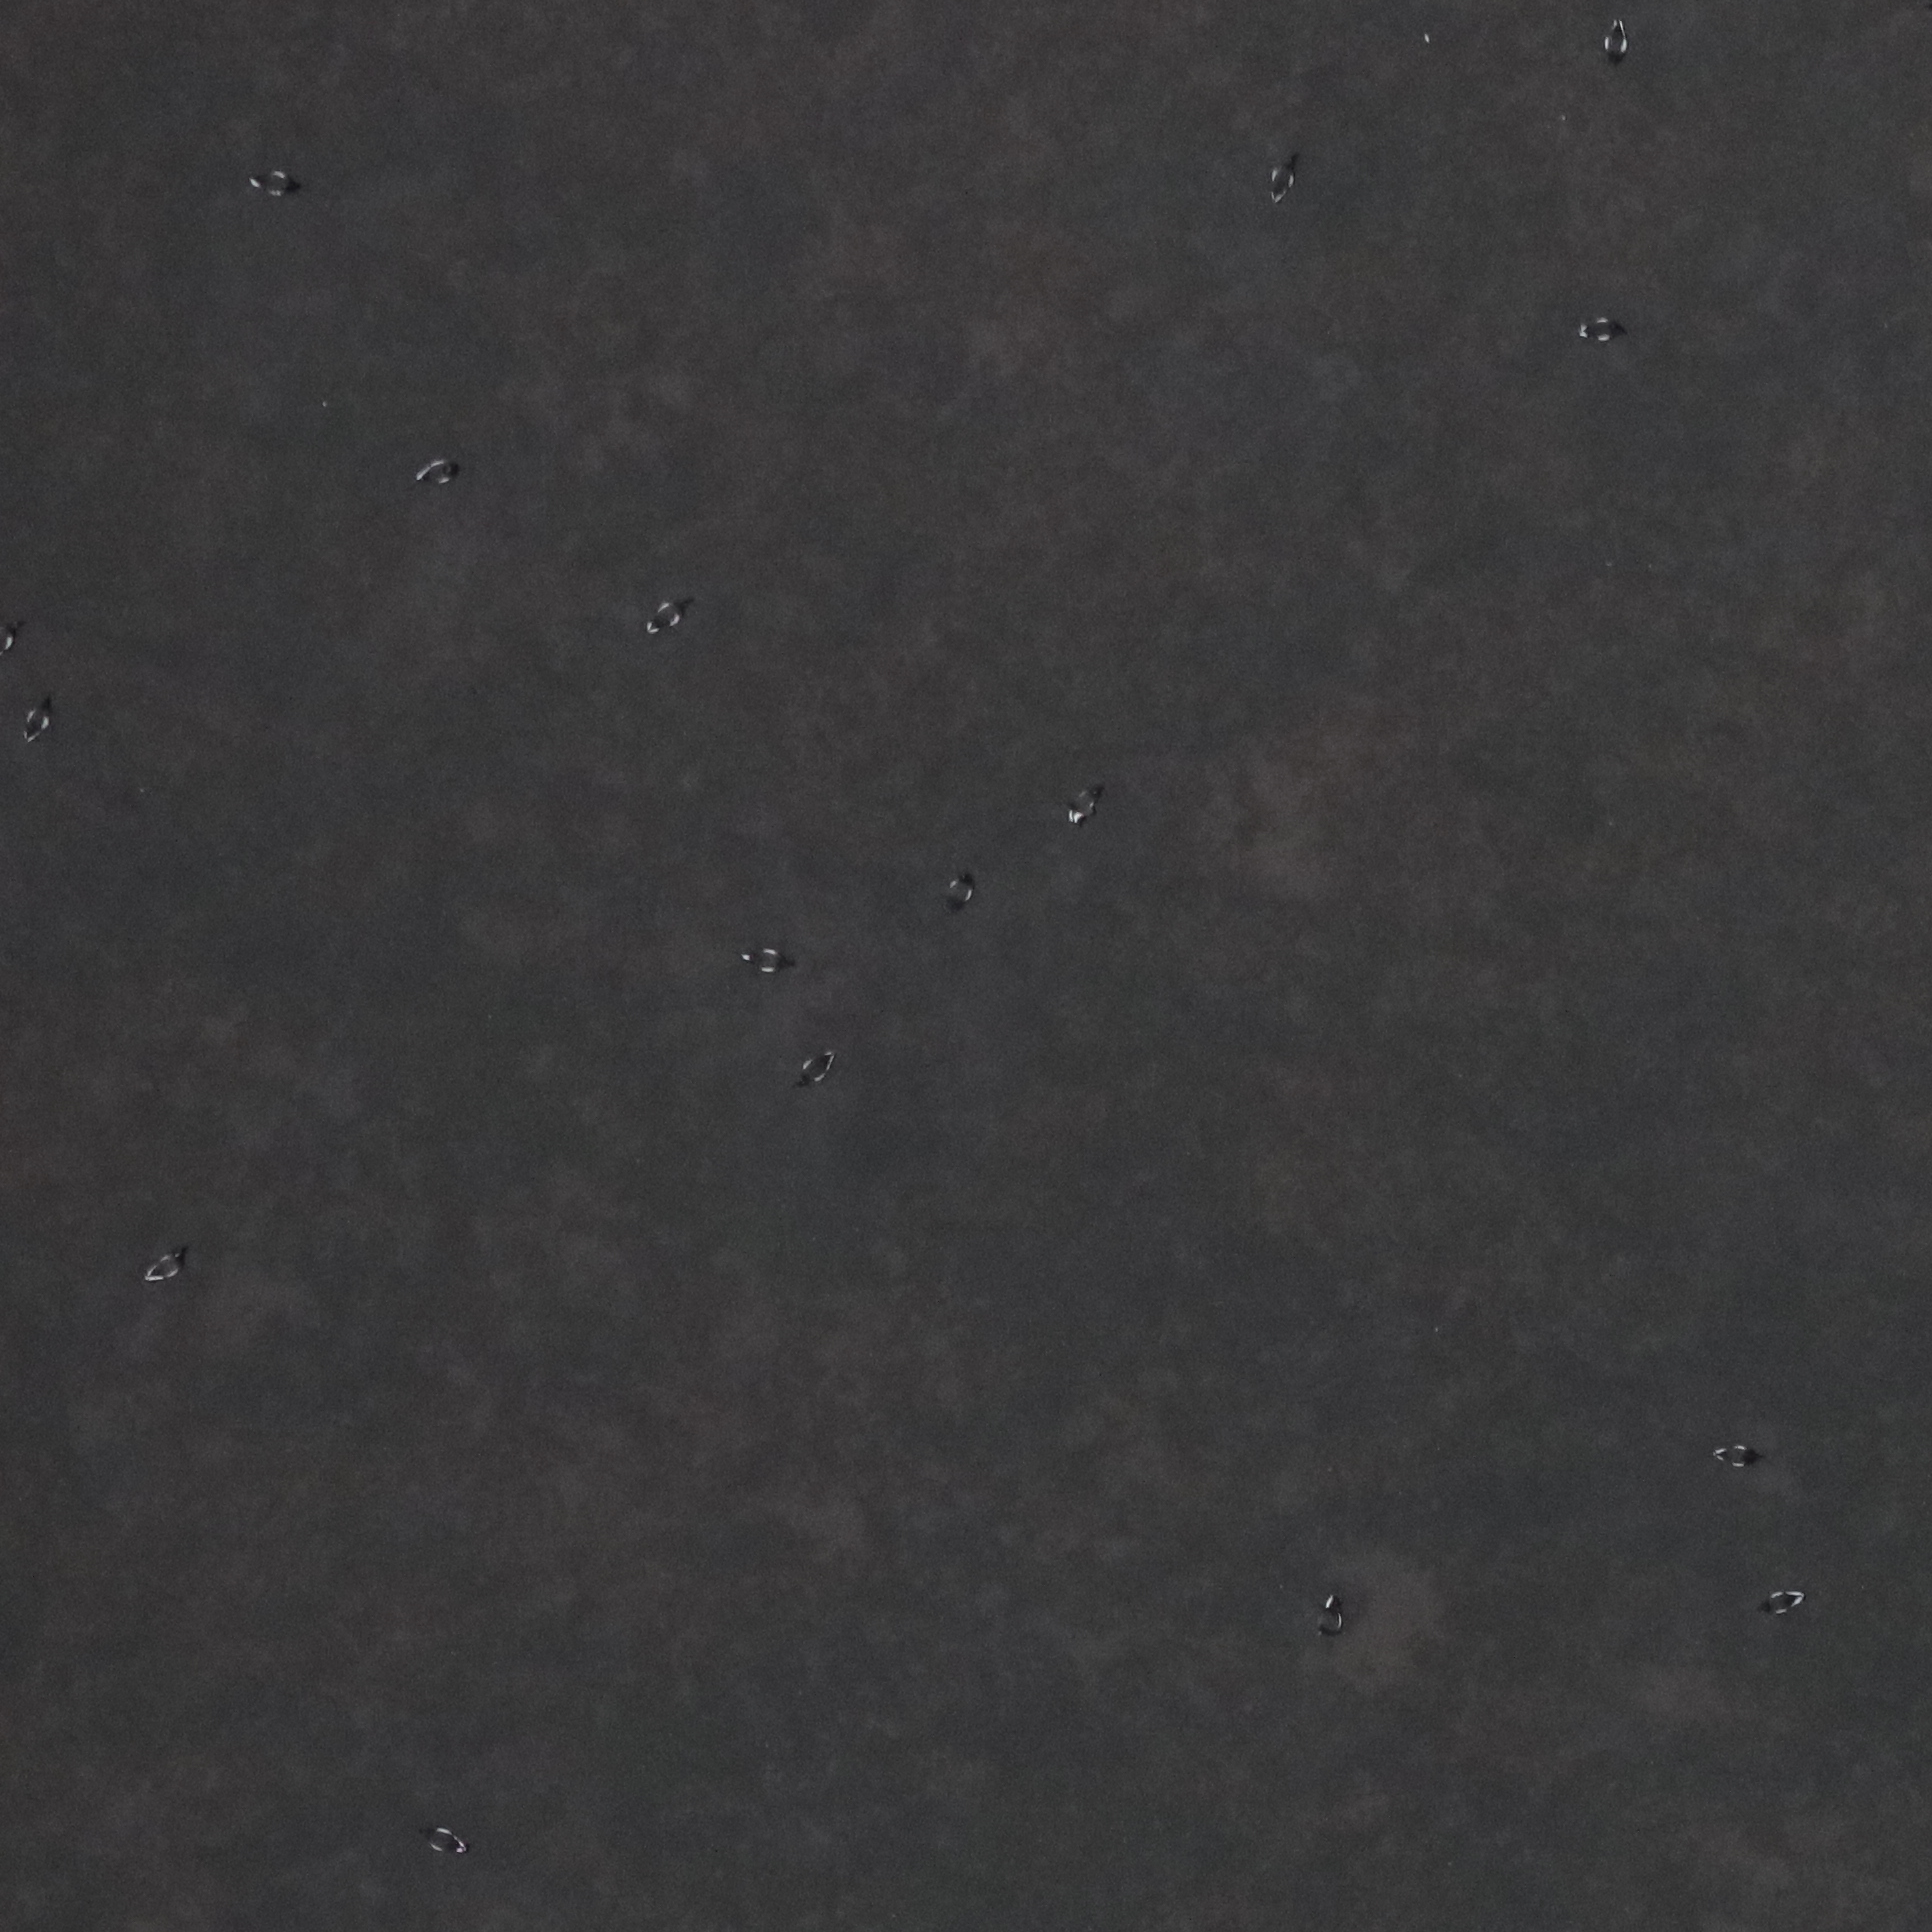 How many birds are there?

16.